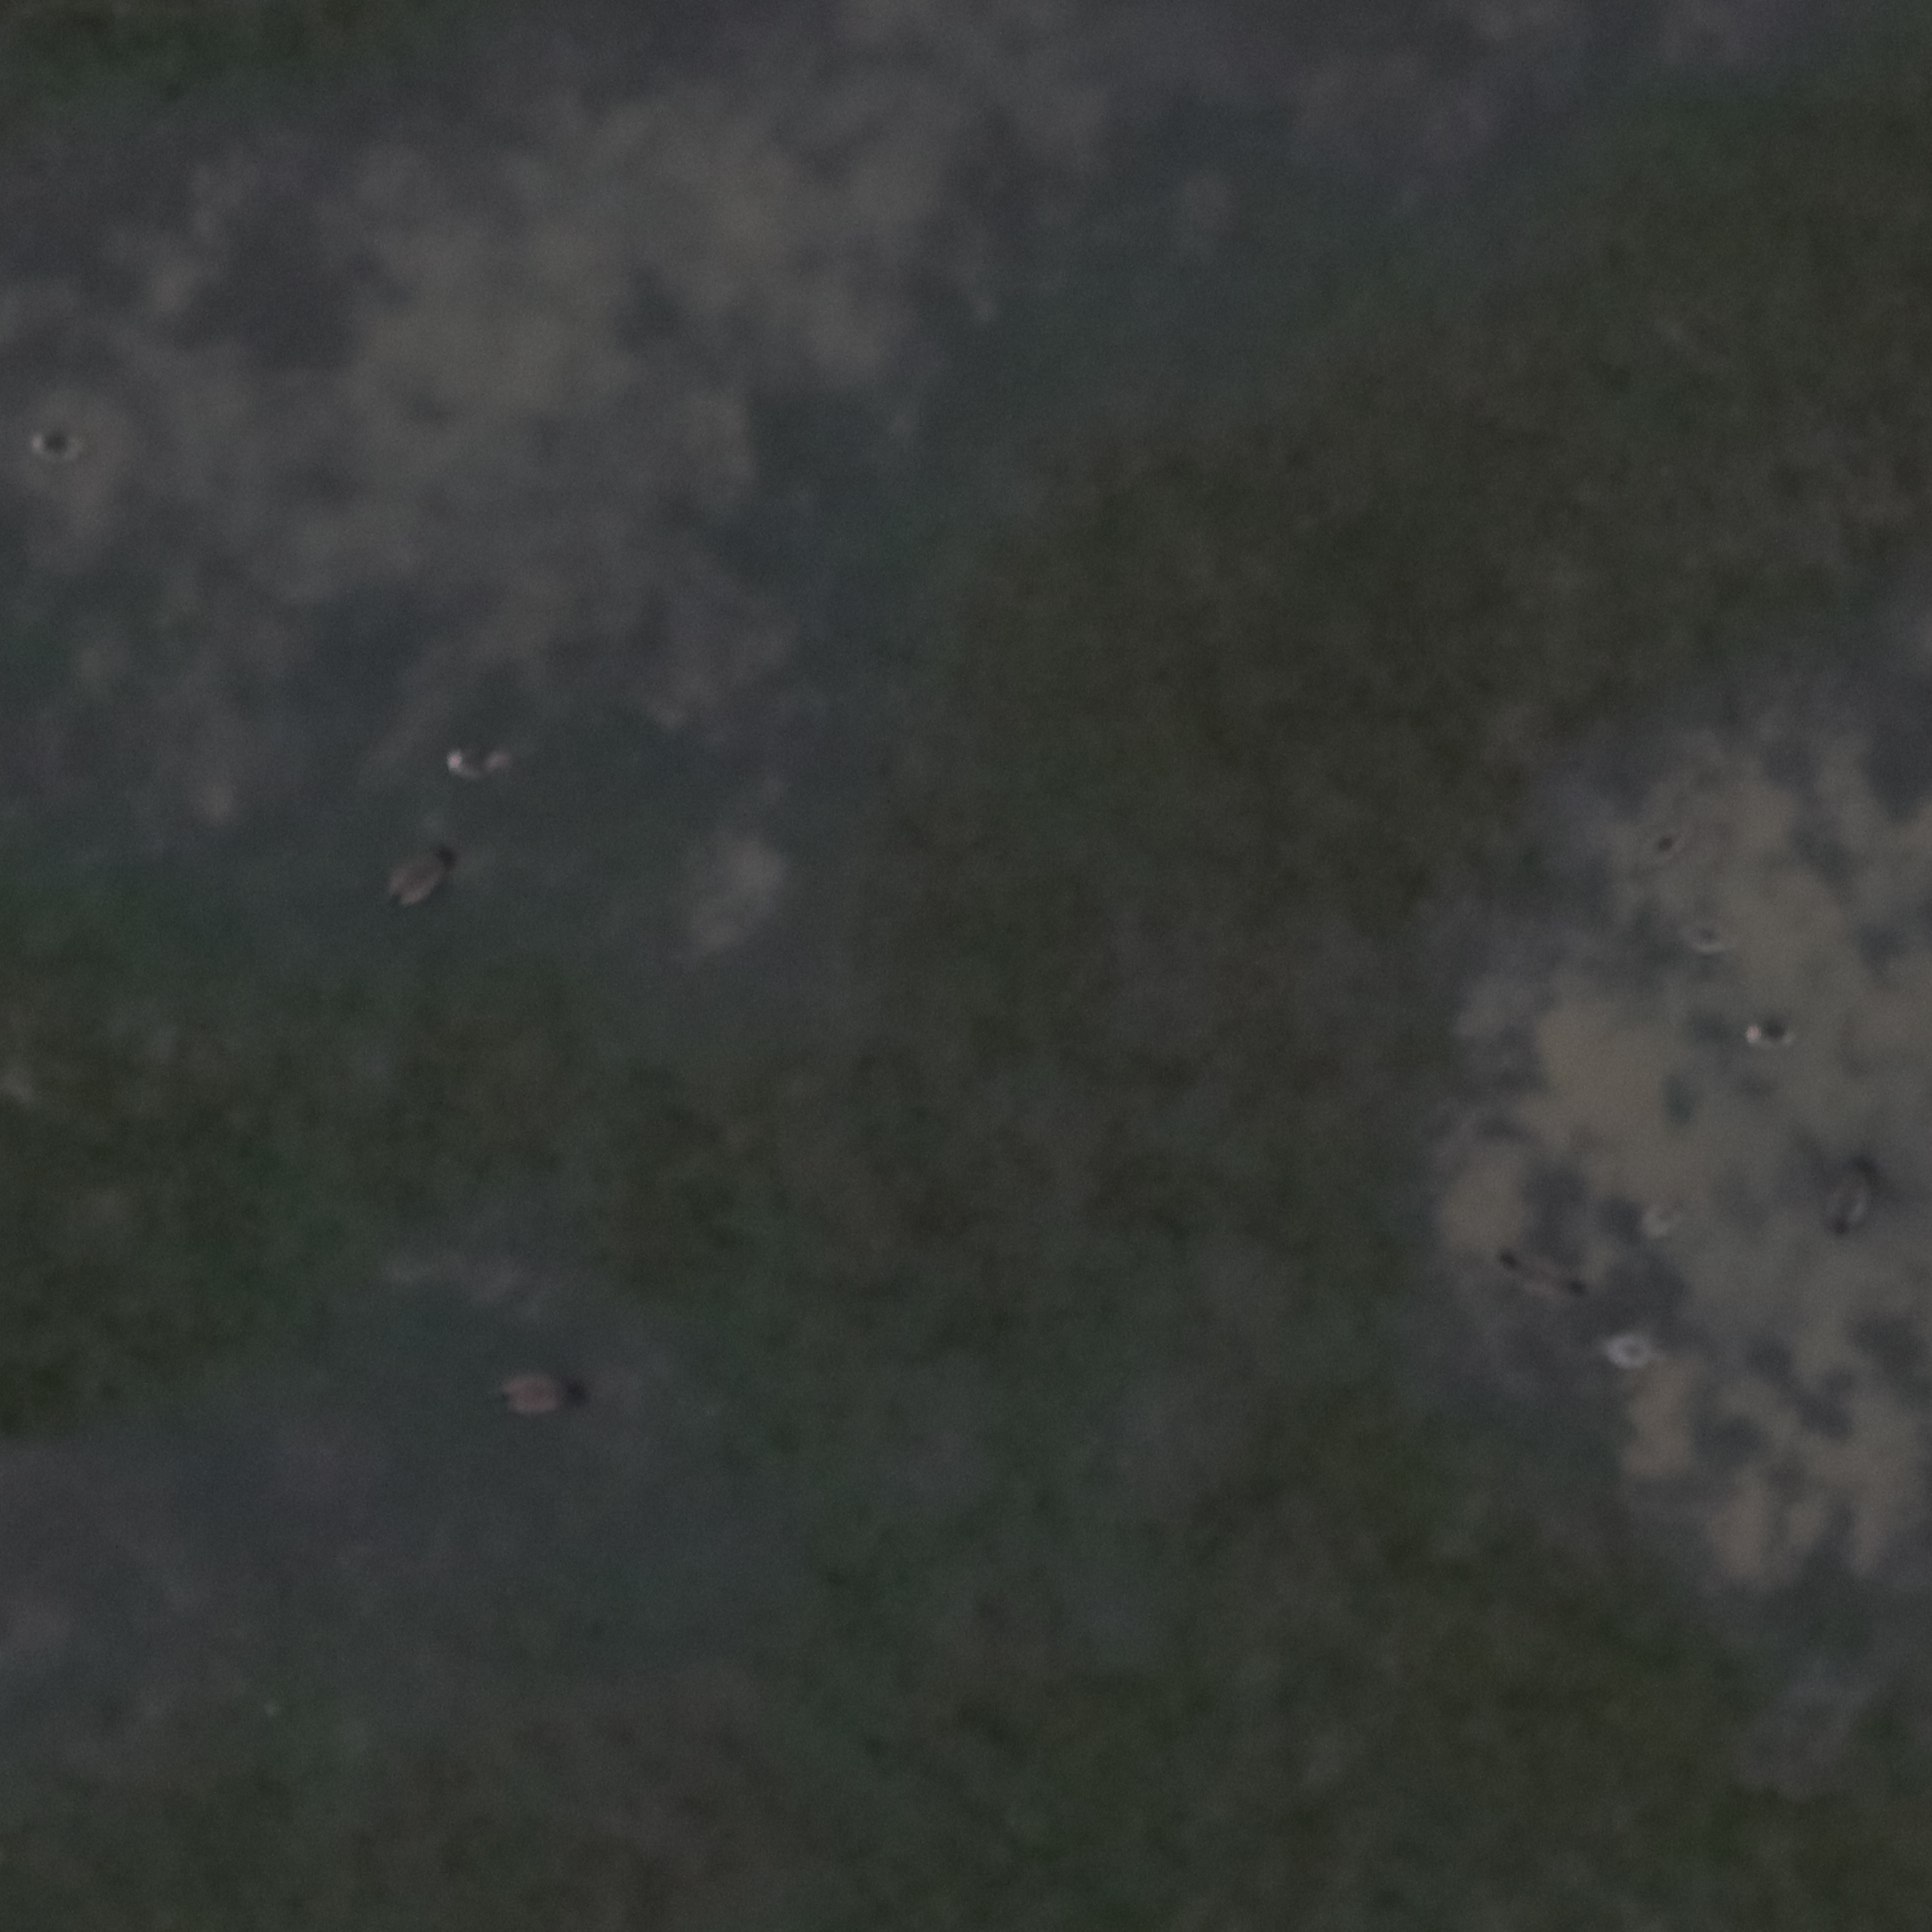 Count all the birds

11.